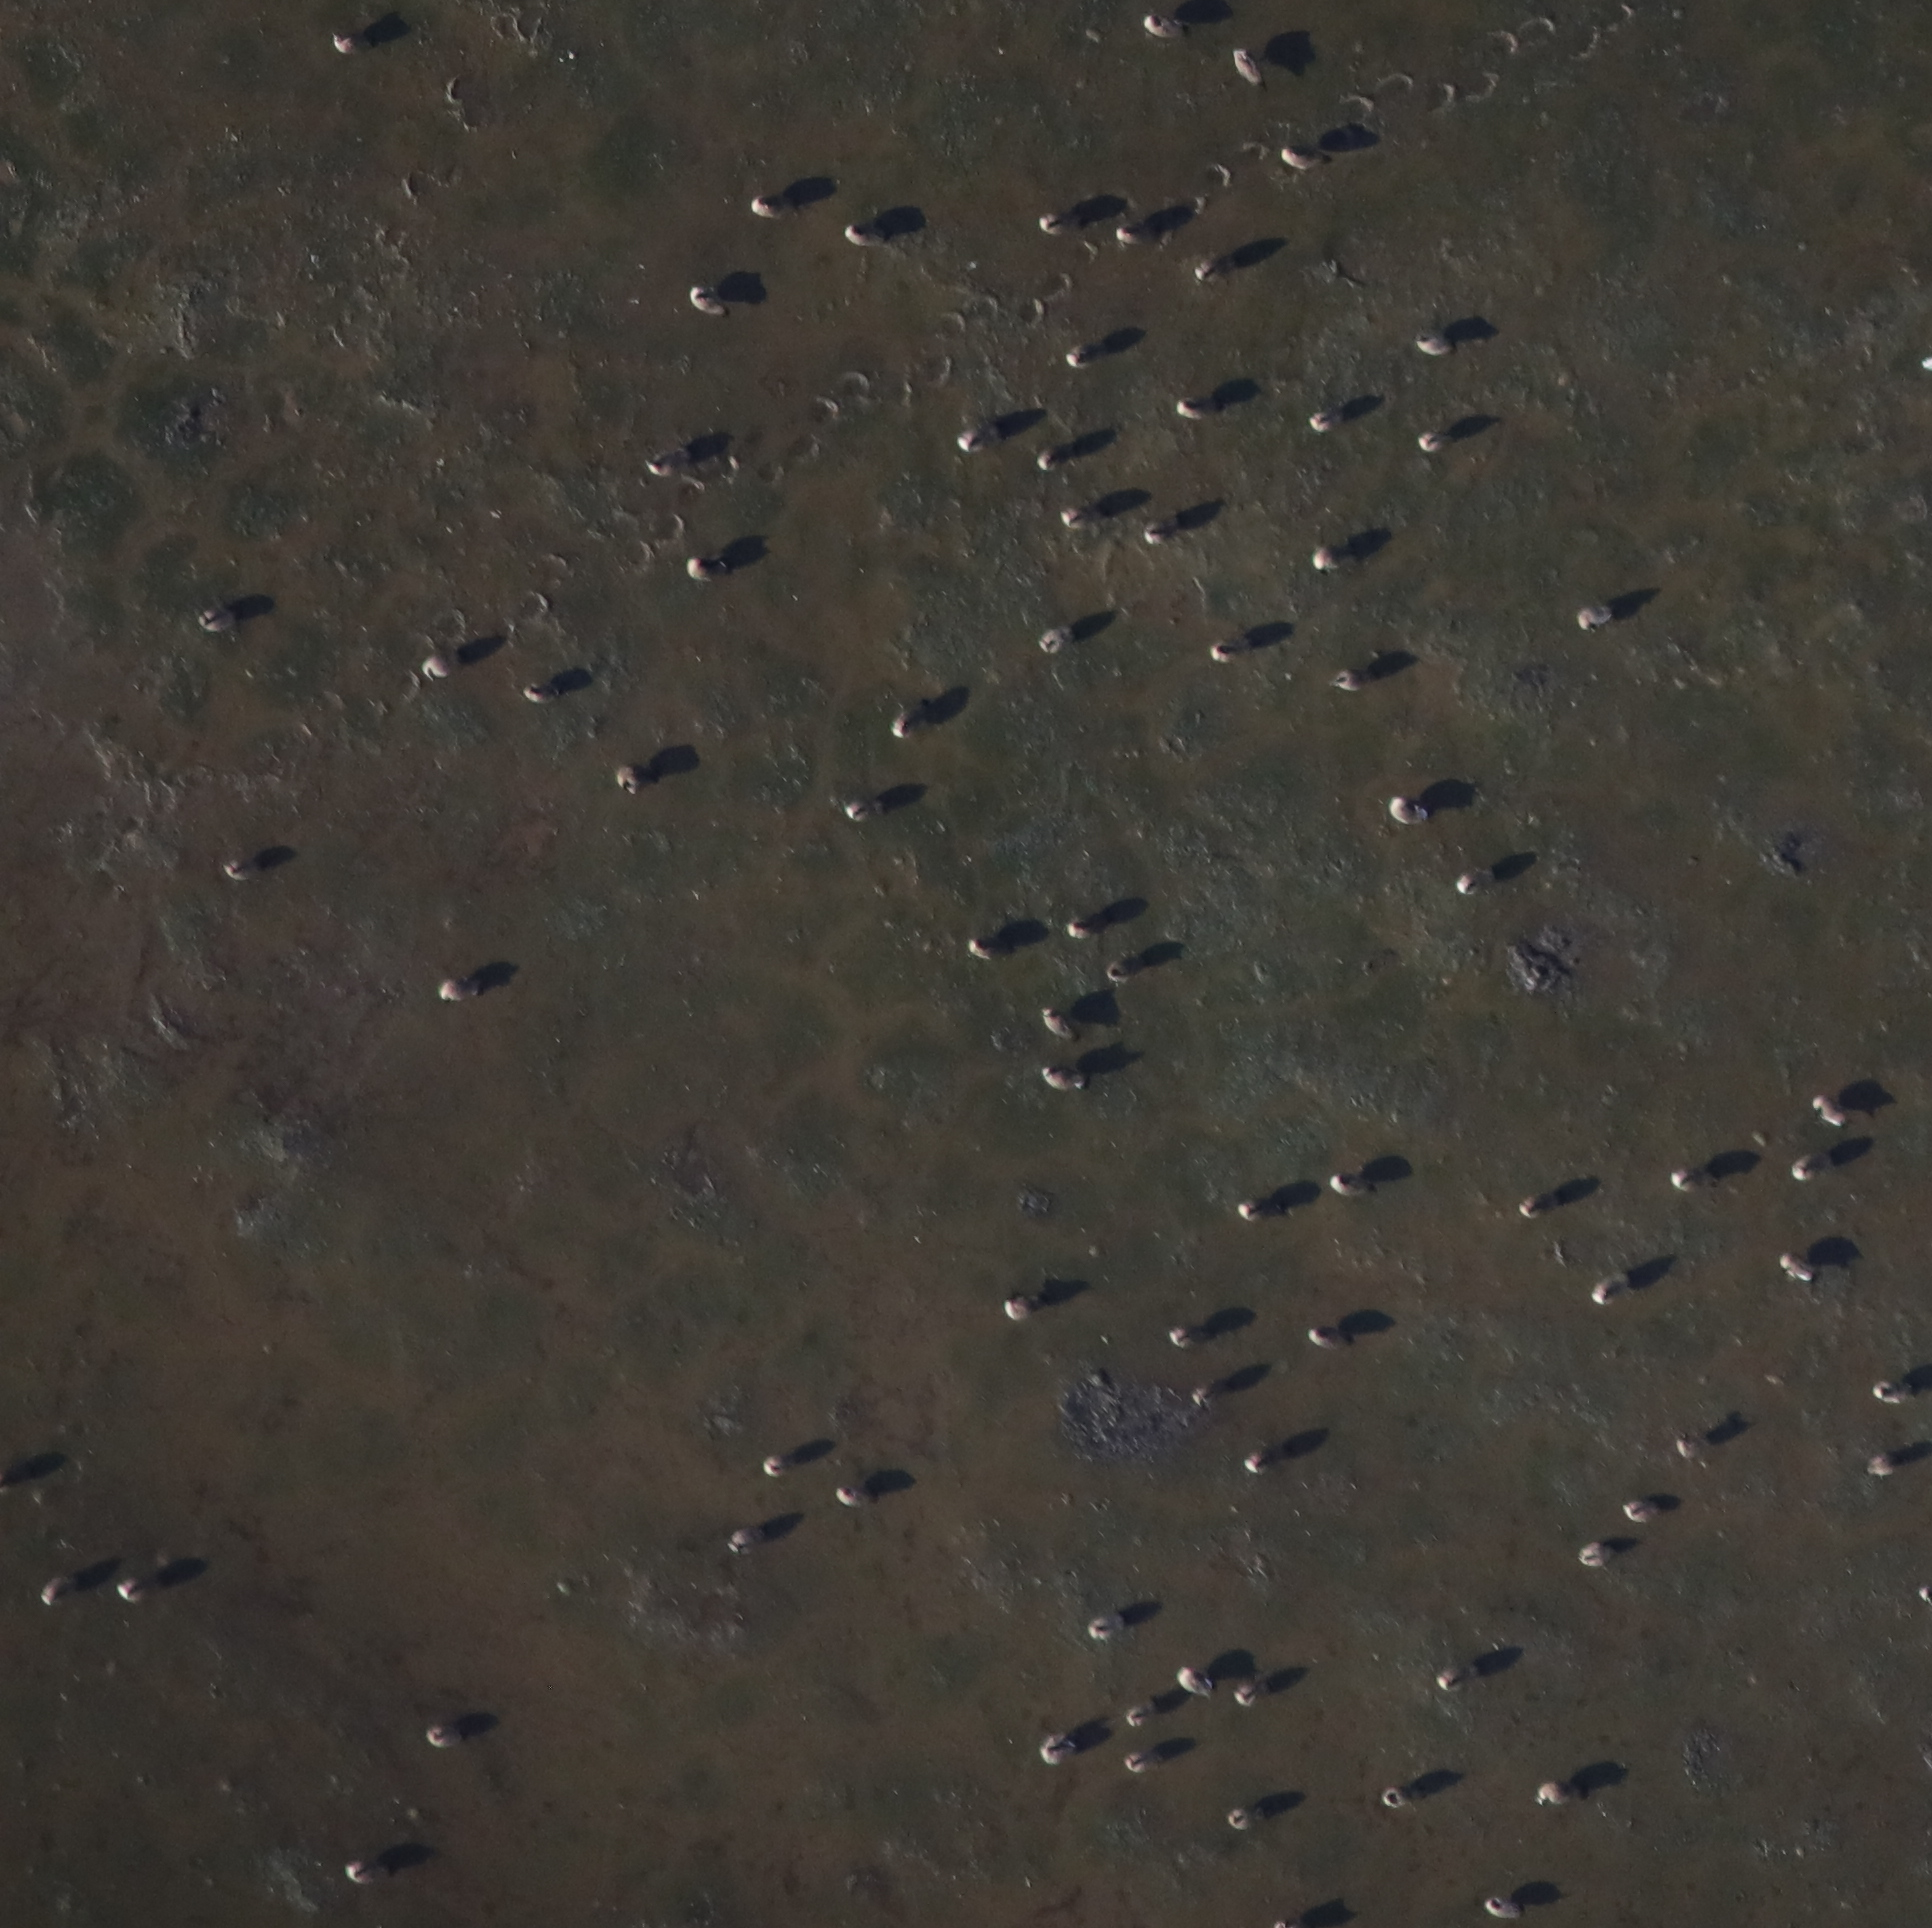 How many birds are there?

77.